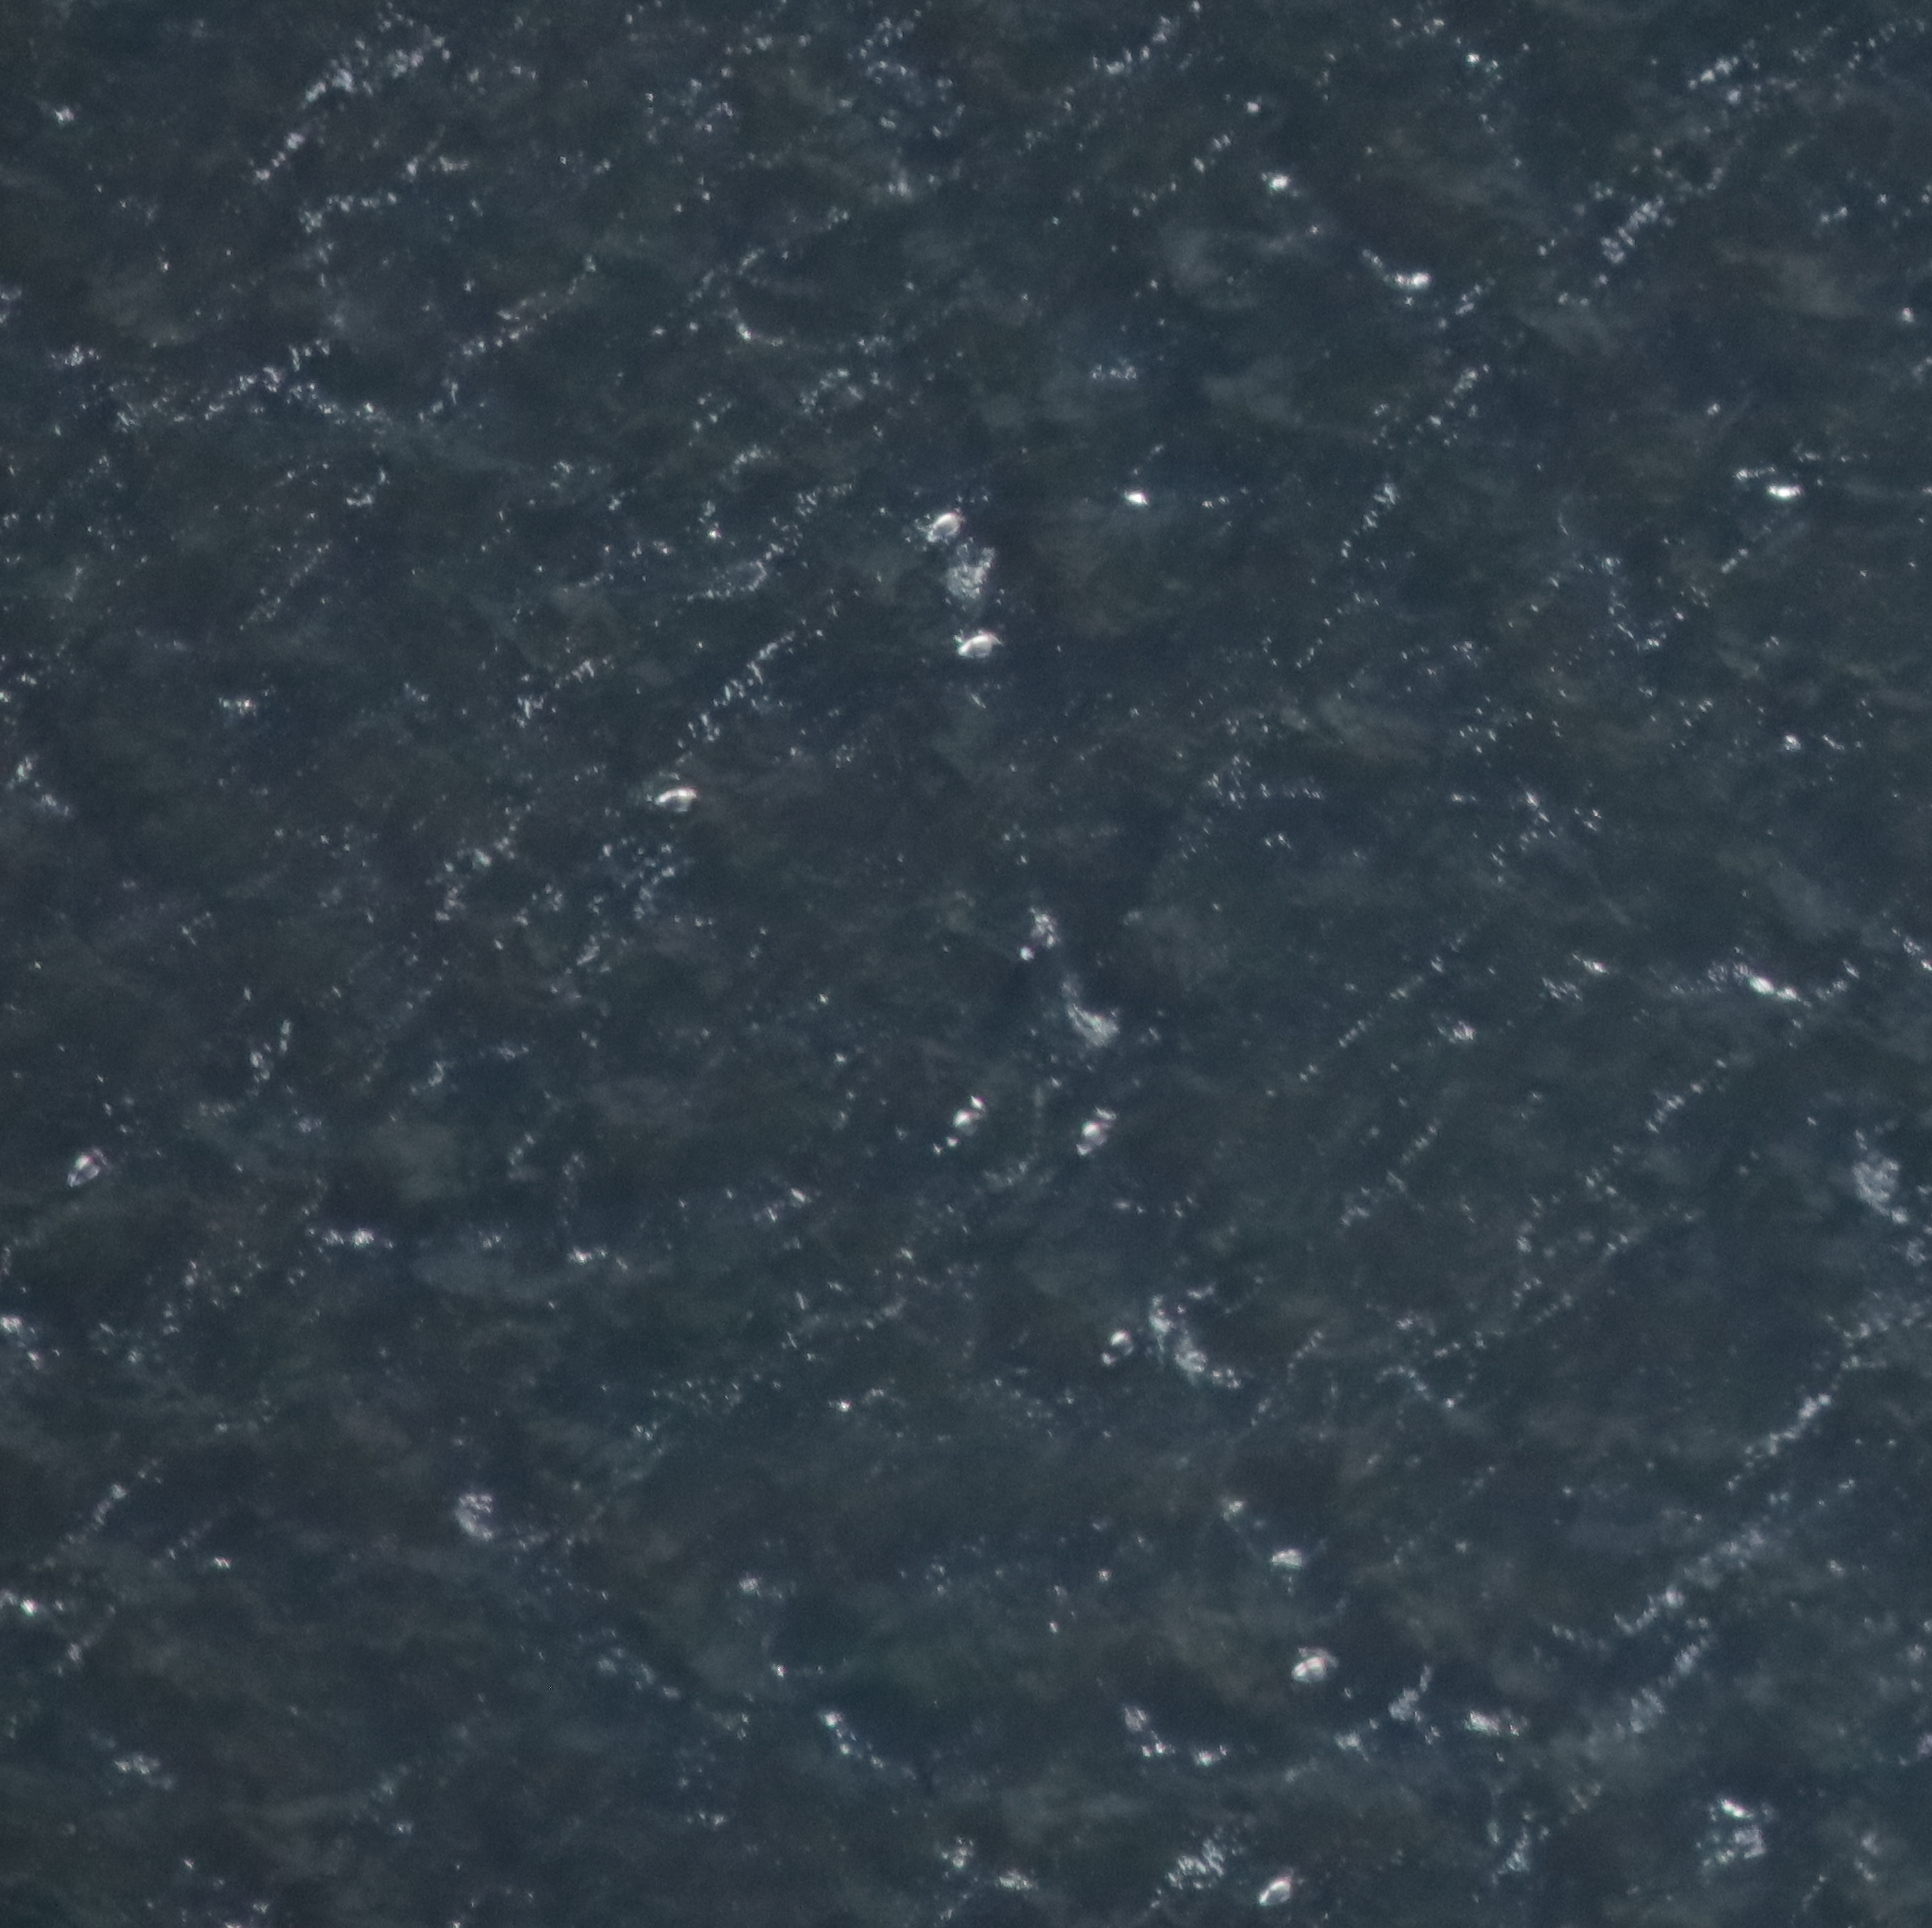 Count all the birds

10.